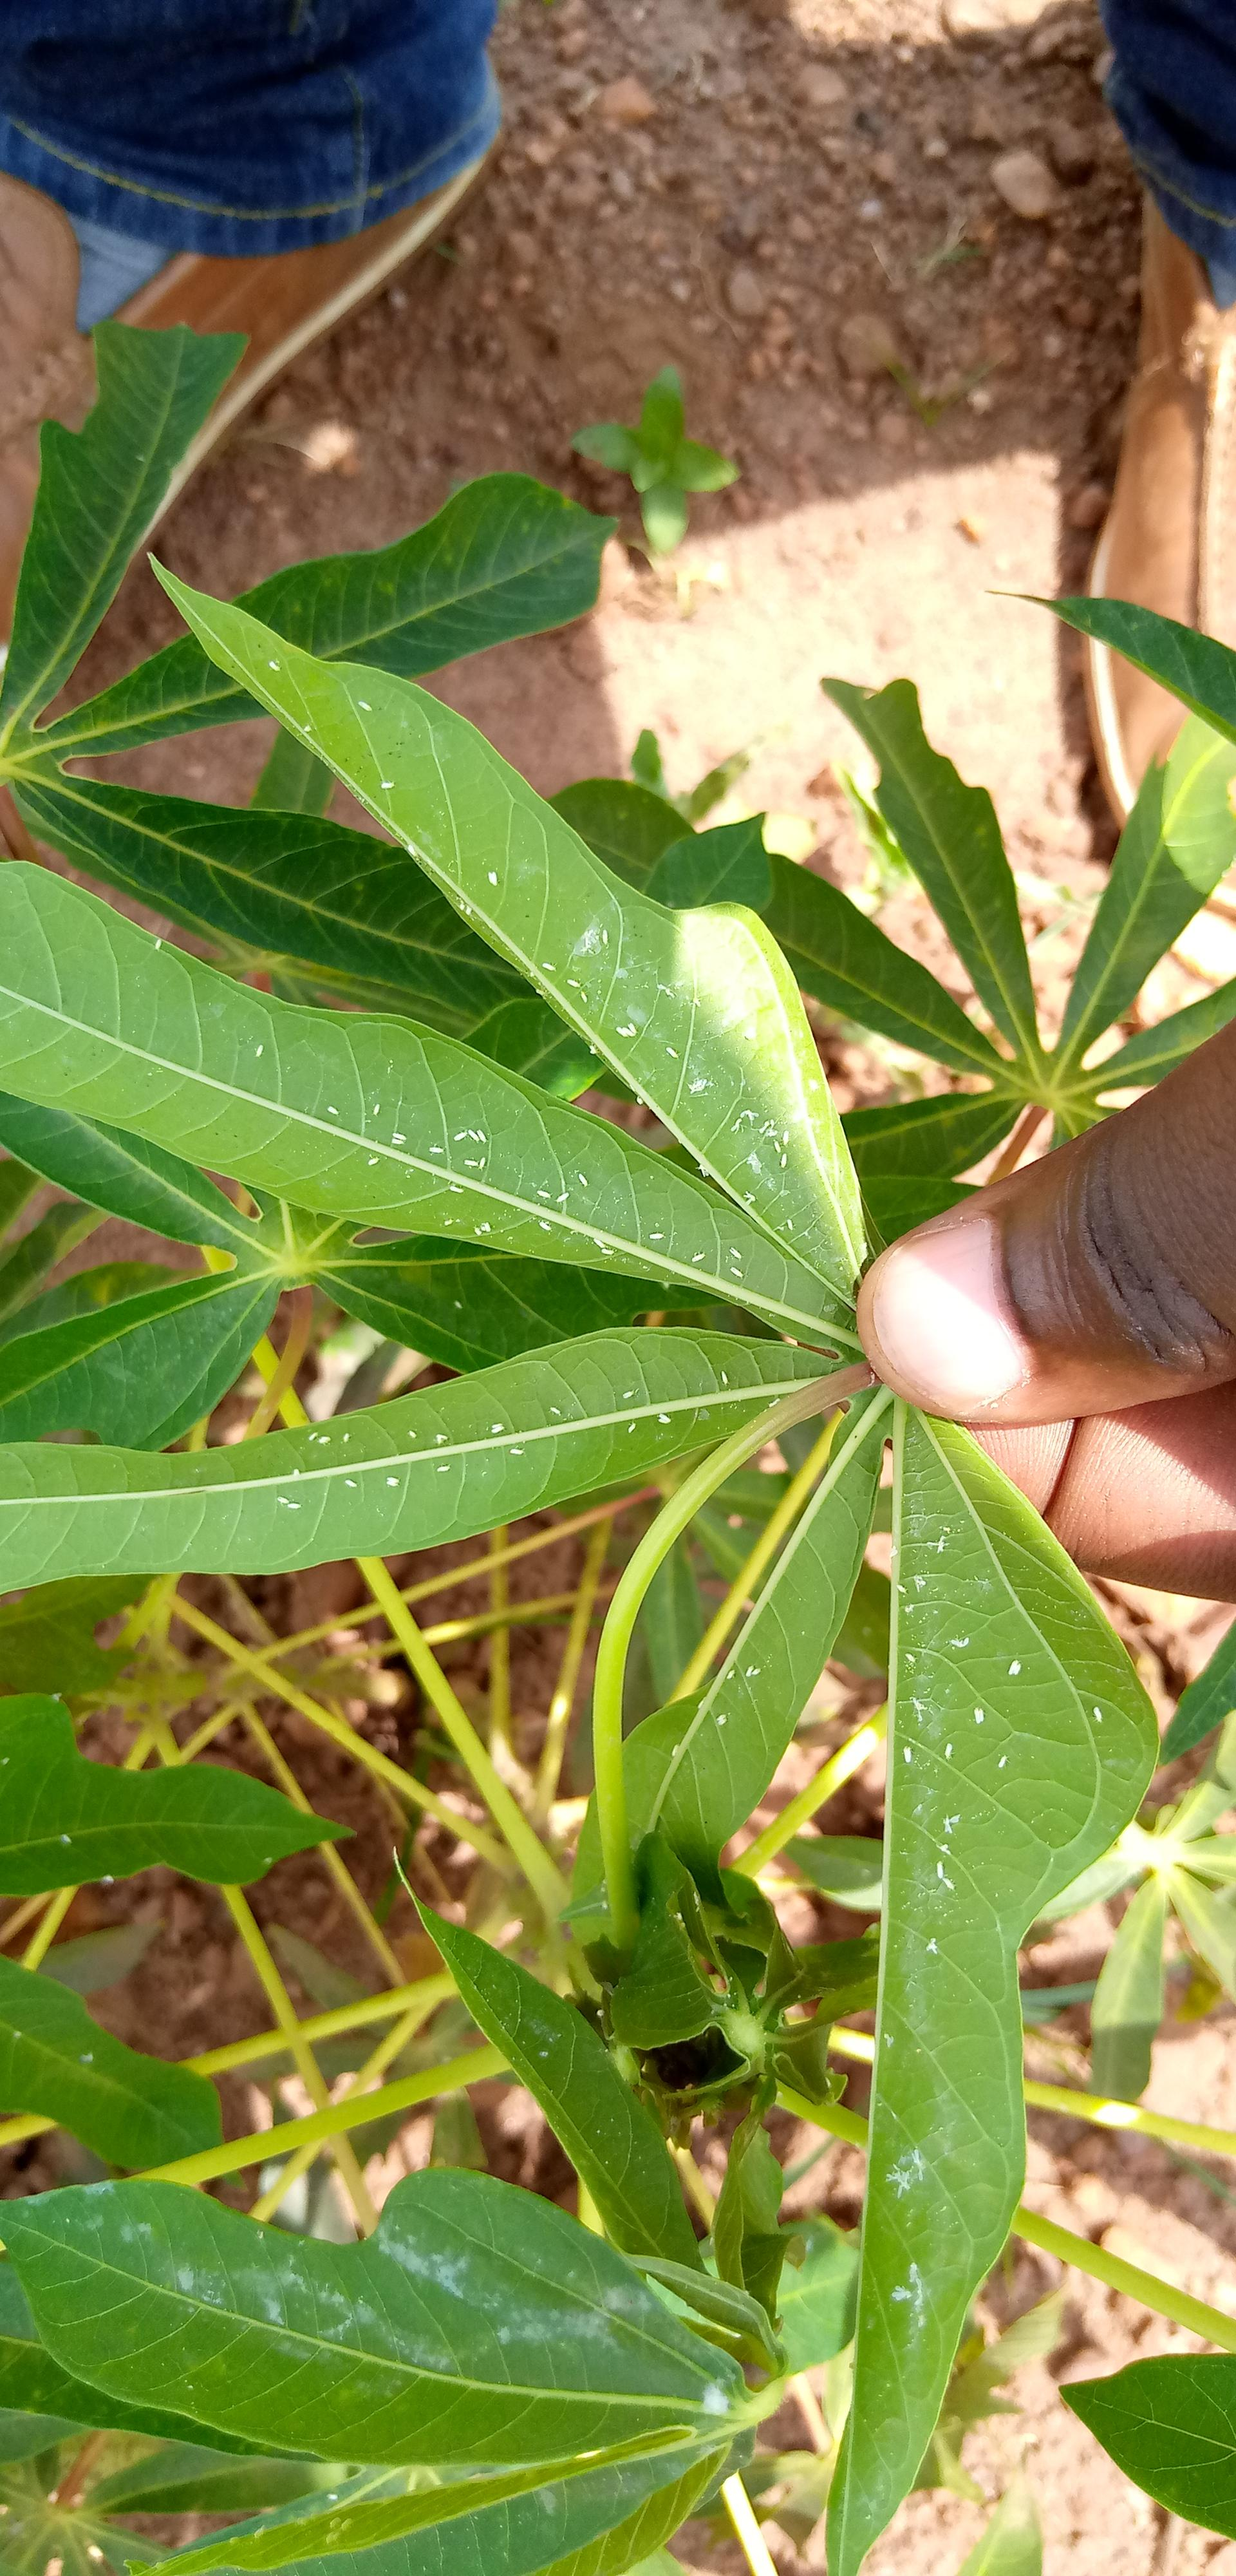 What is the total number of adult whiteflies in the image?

105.